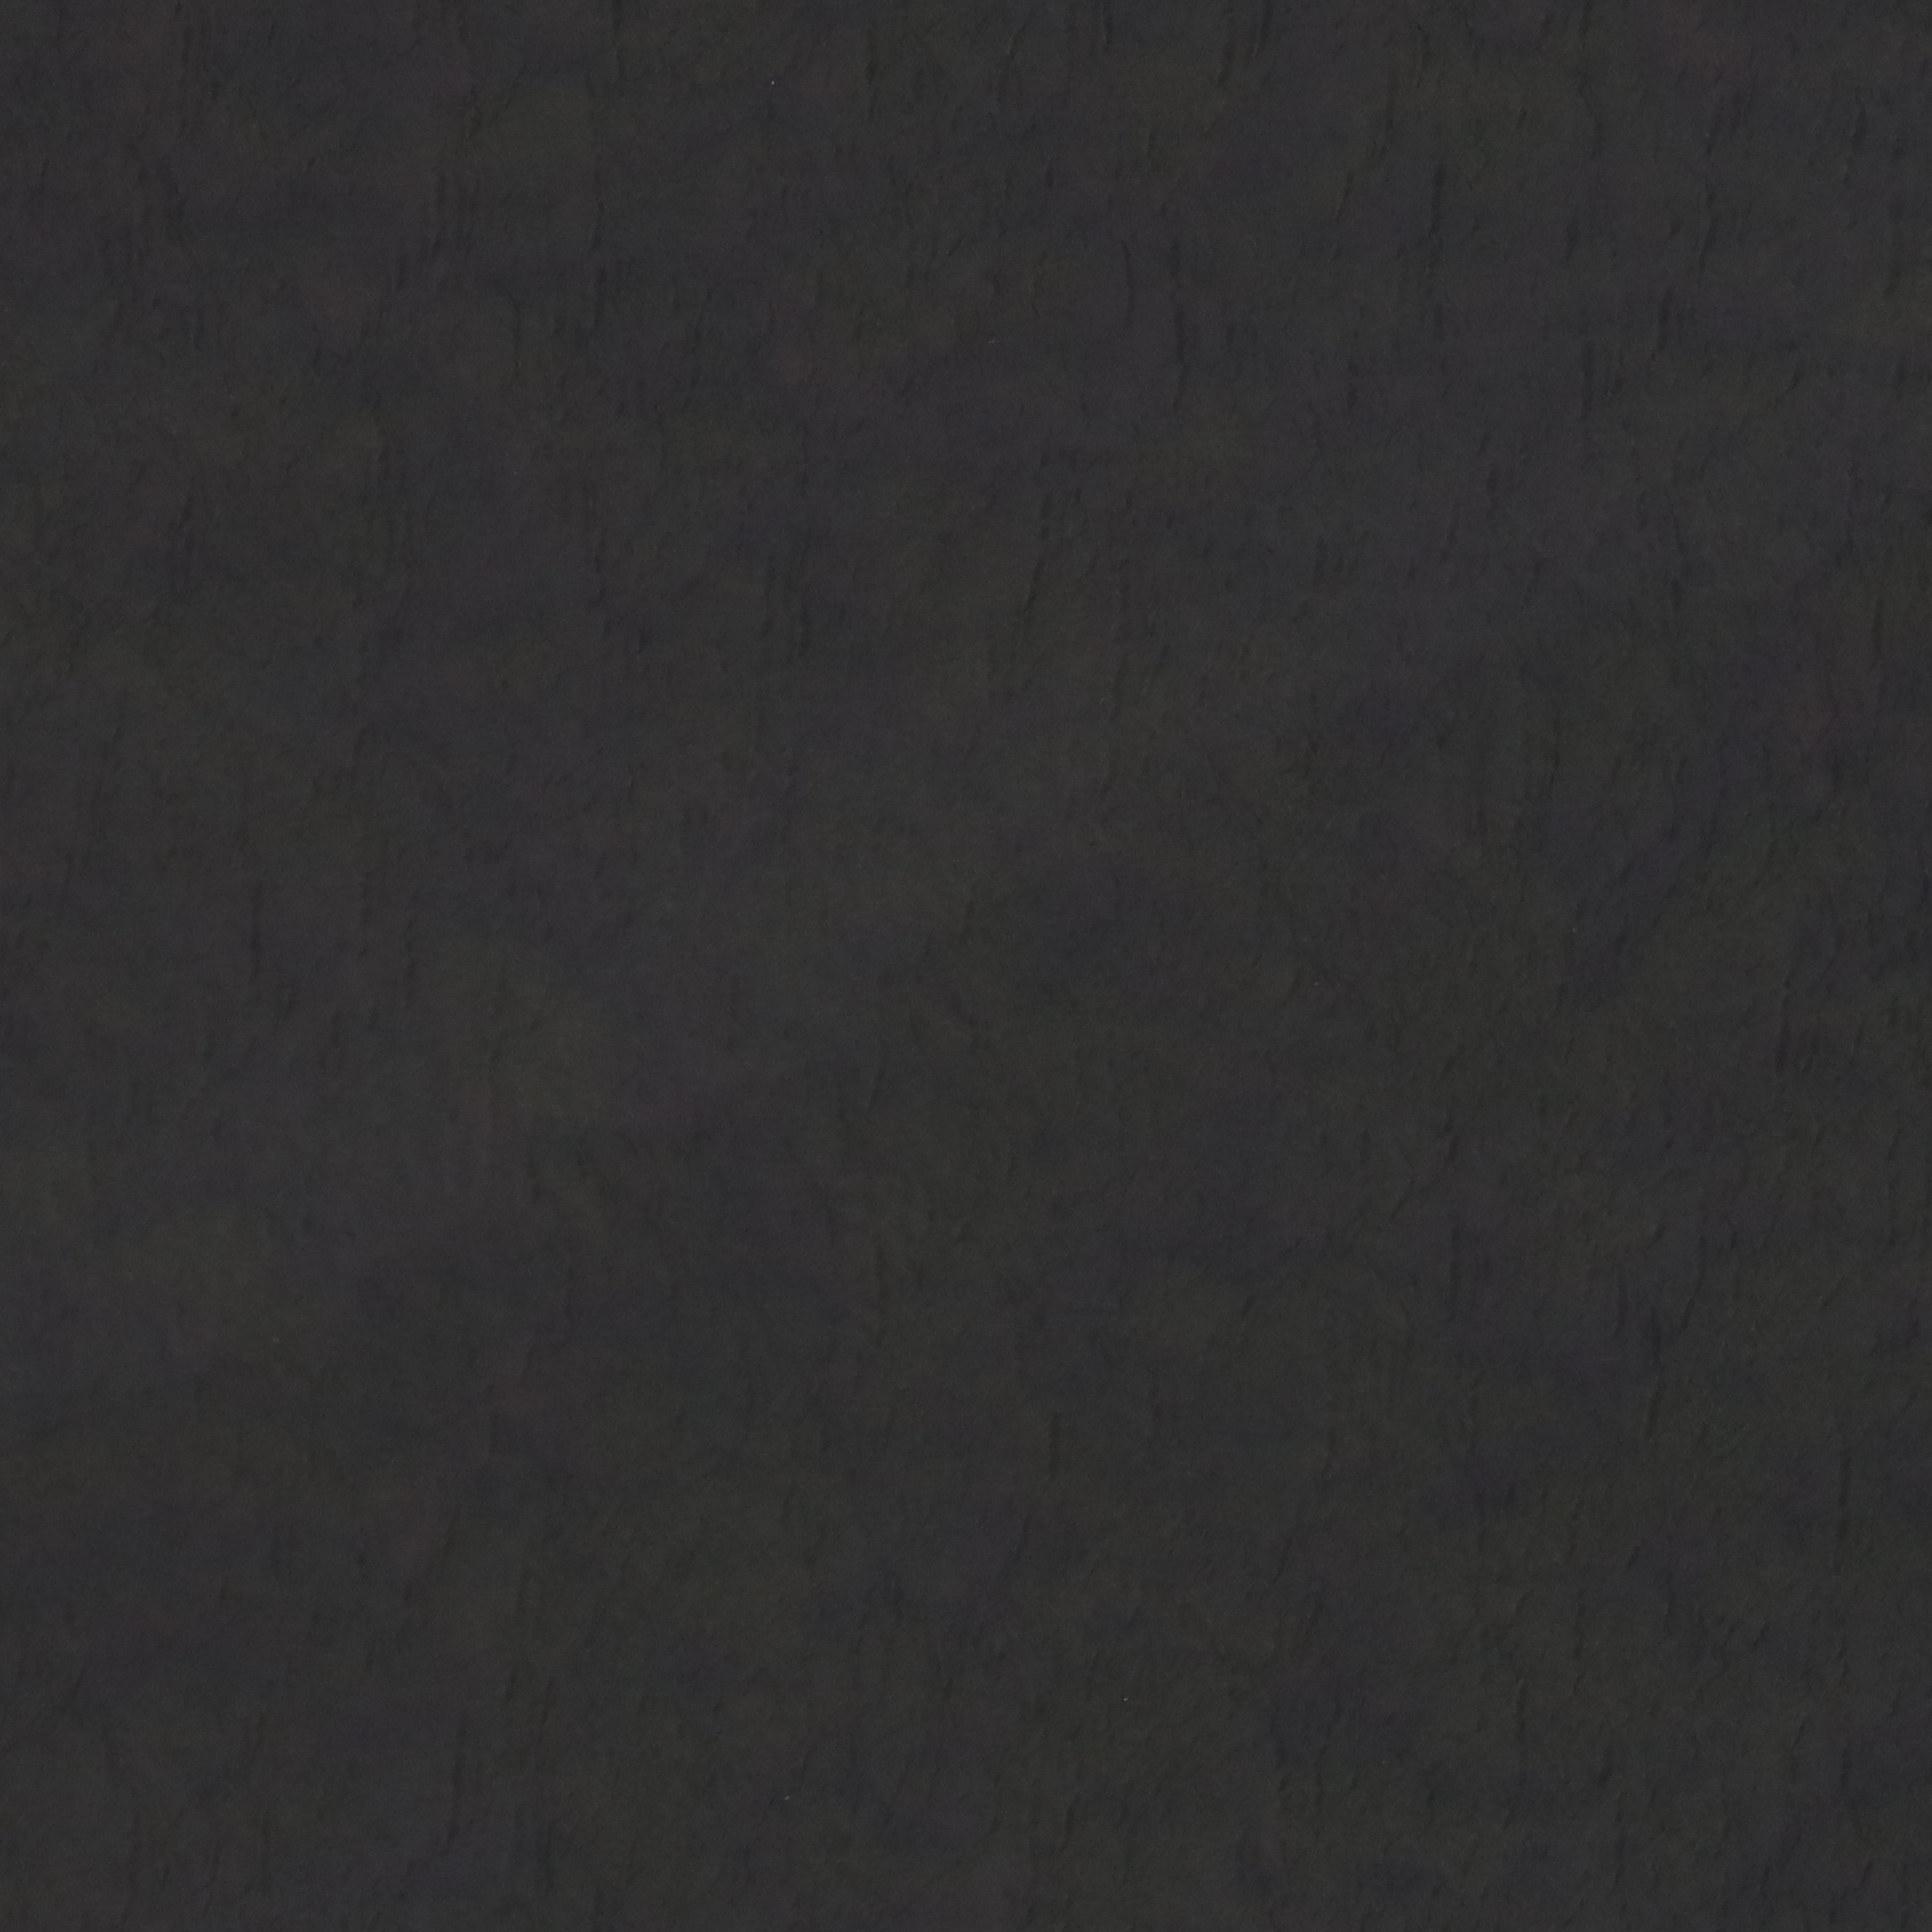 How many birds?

0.